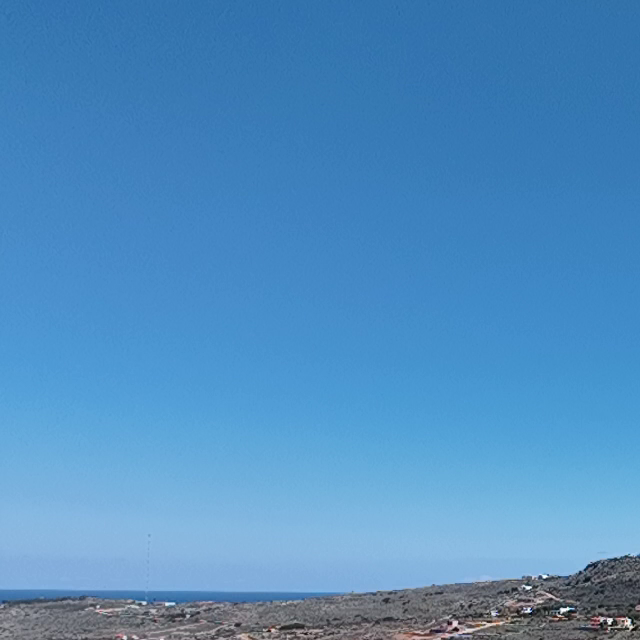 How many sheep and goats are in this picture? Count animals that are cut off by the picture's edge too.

0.